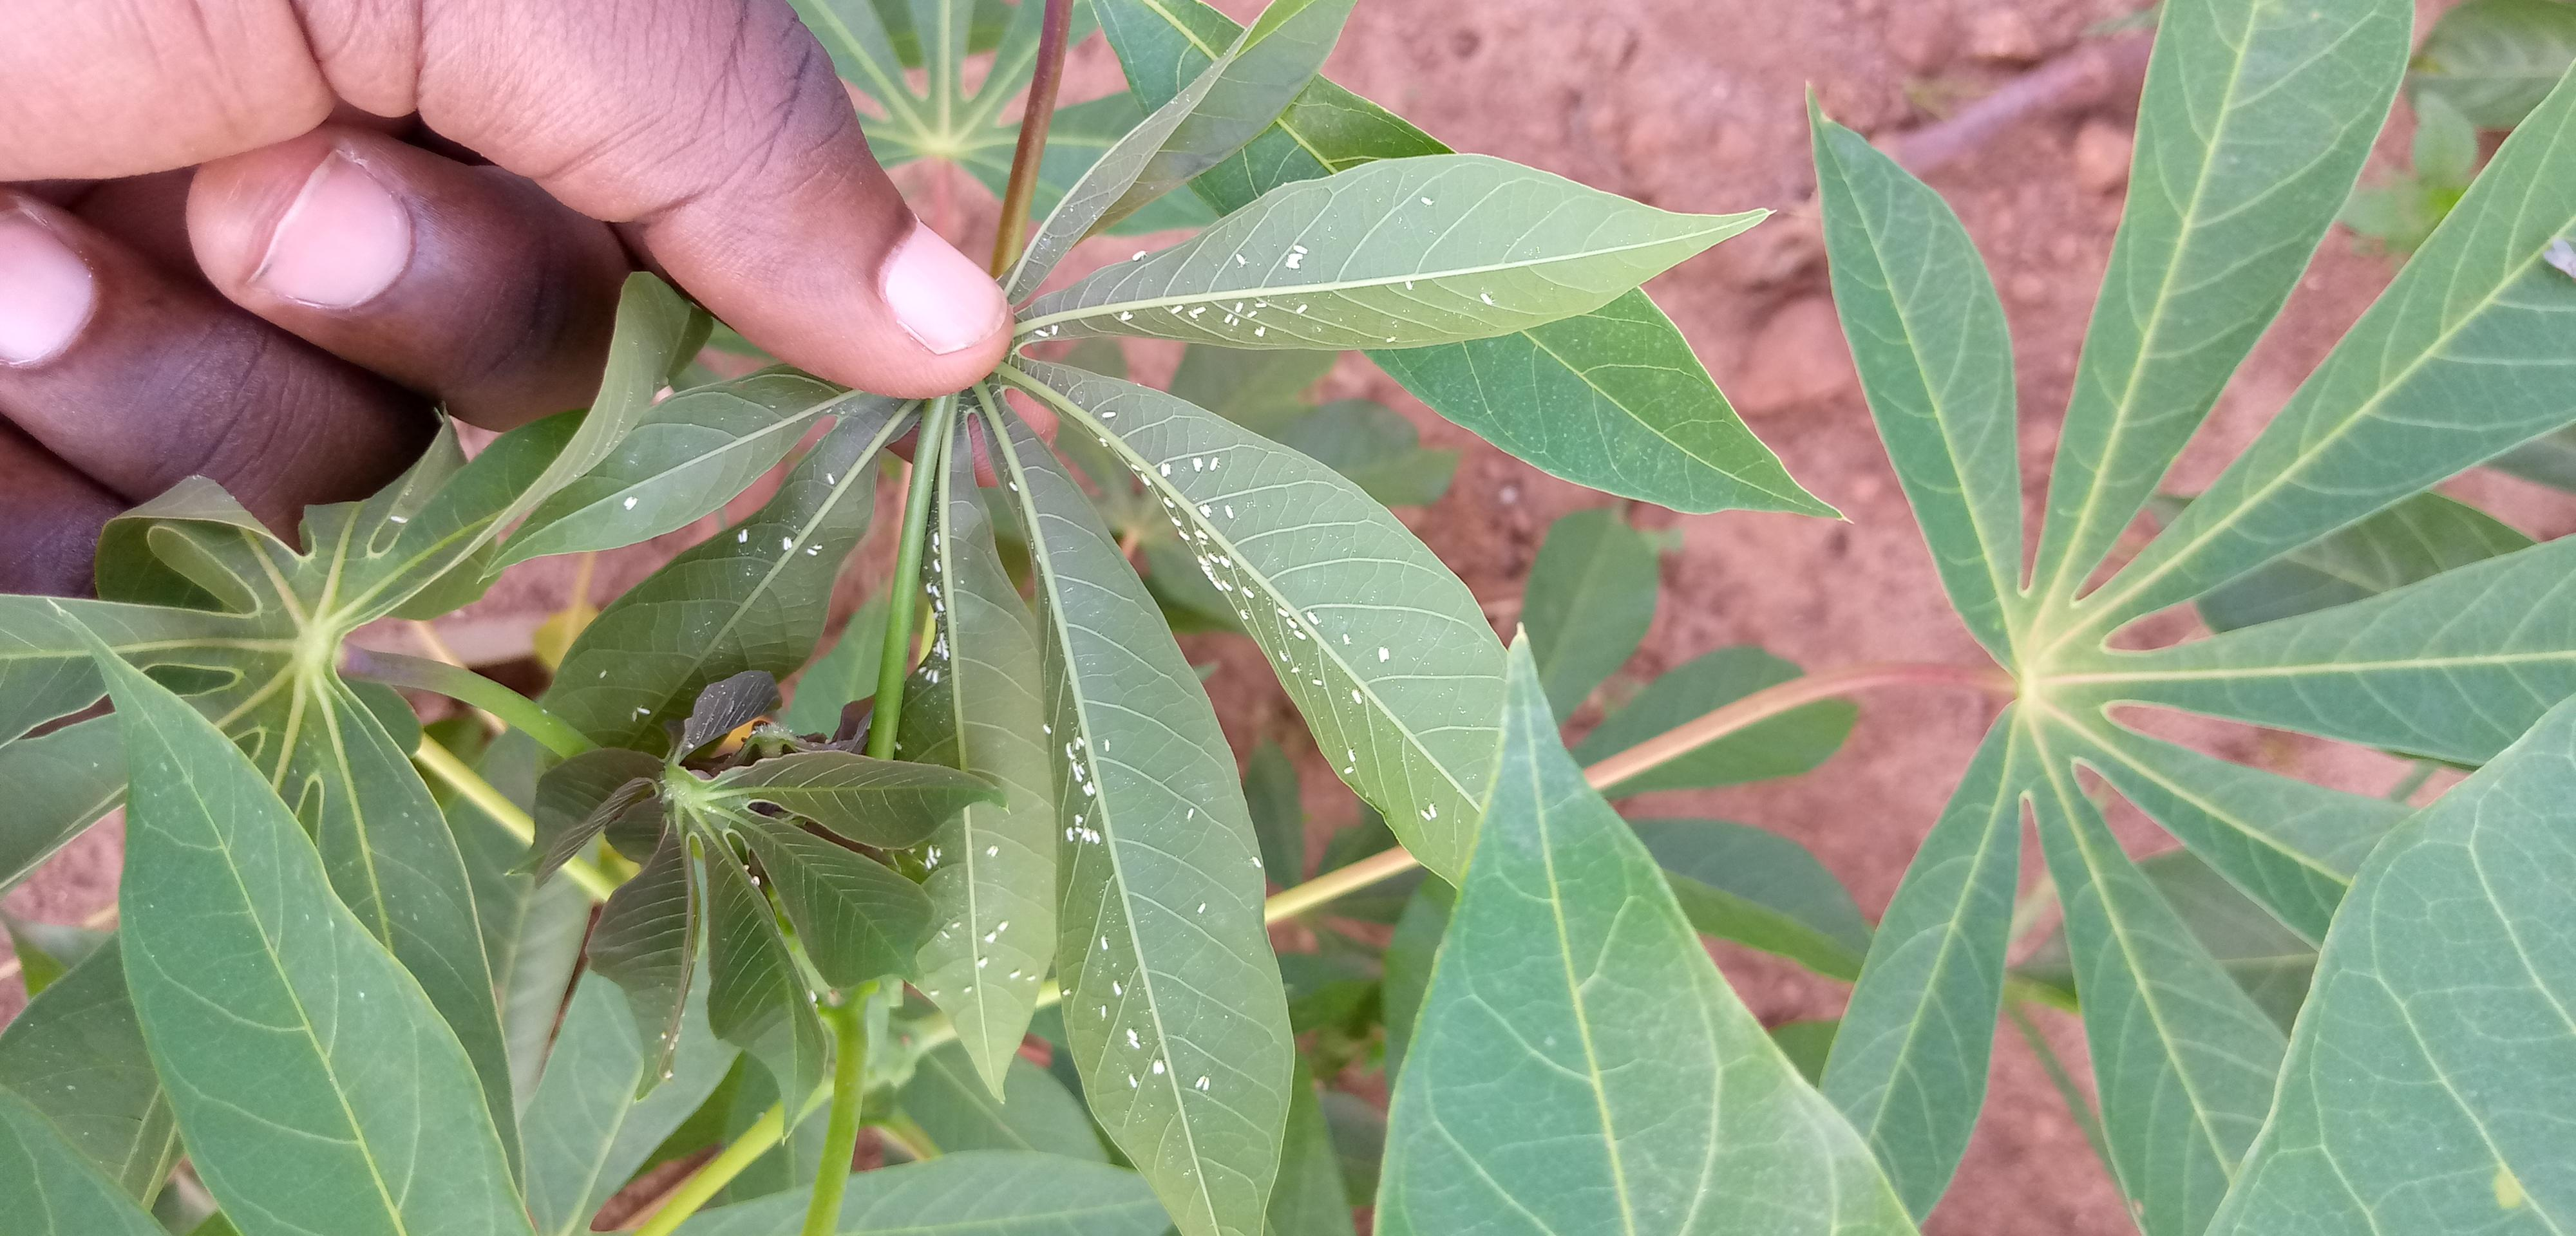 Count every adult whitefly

136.